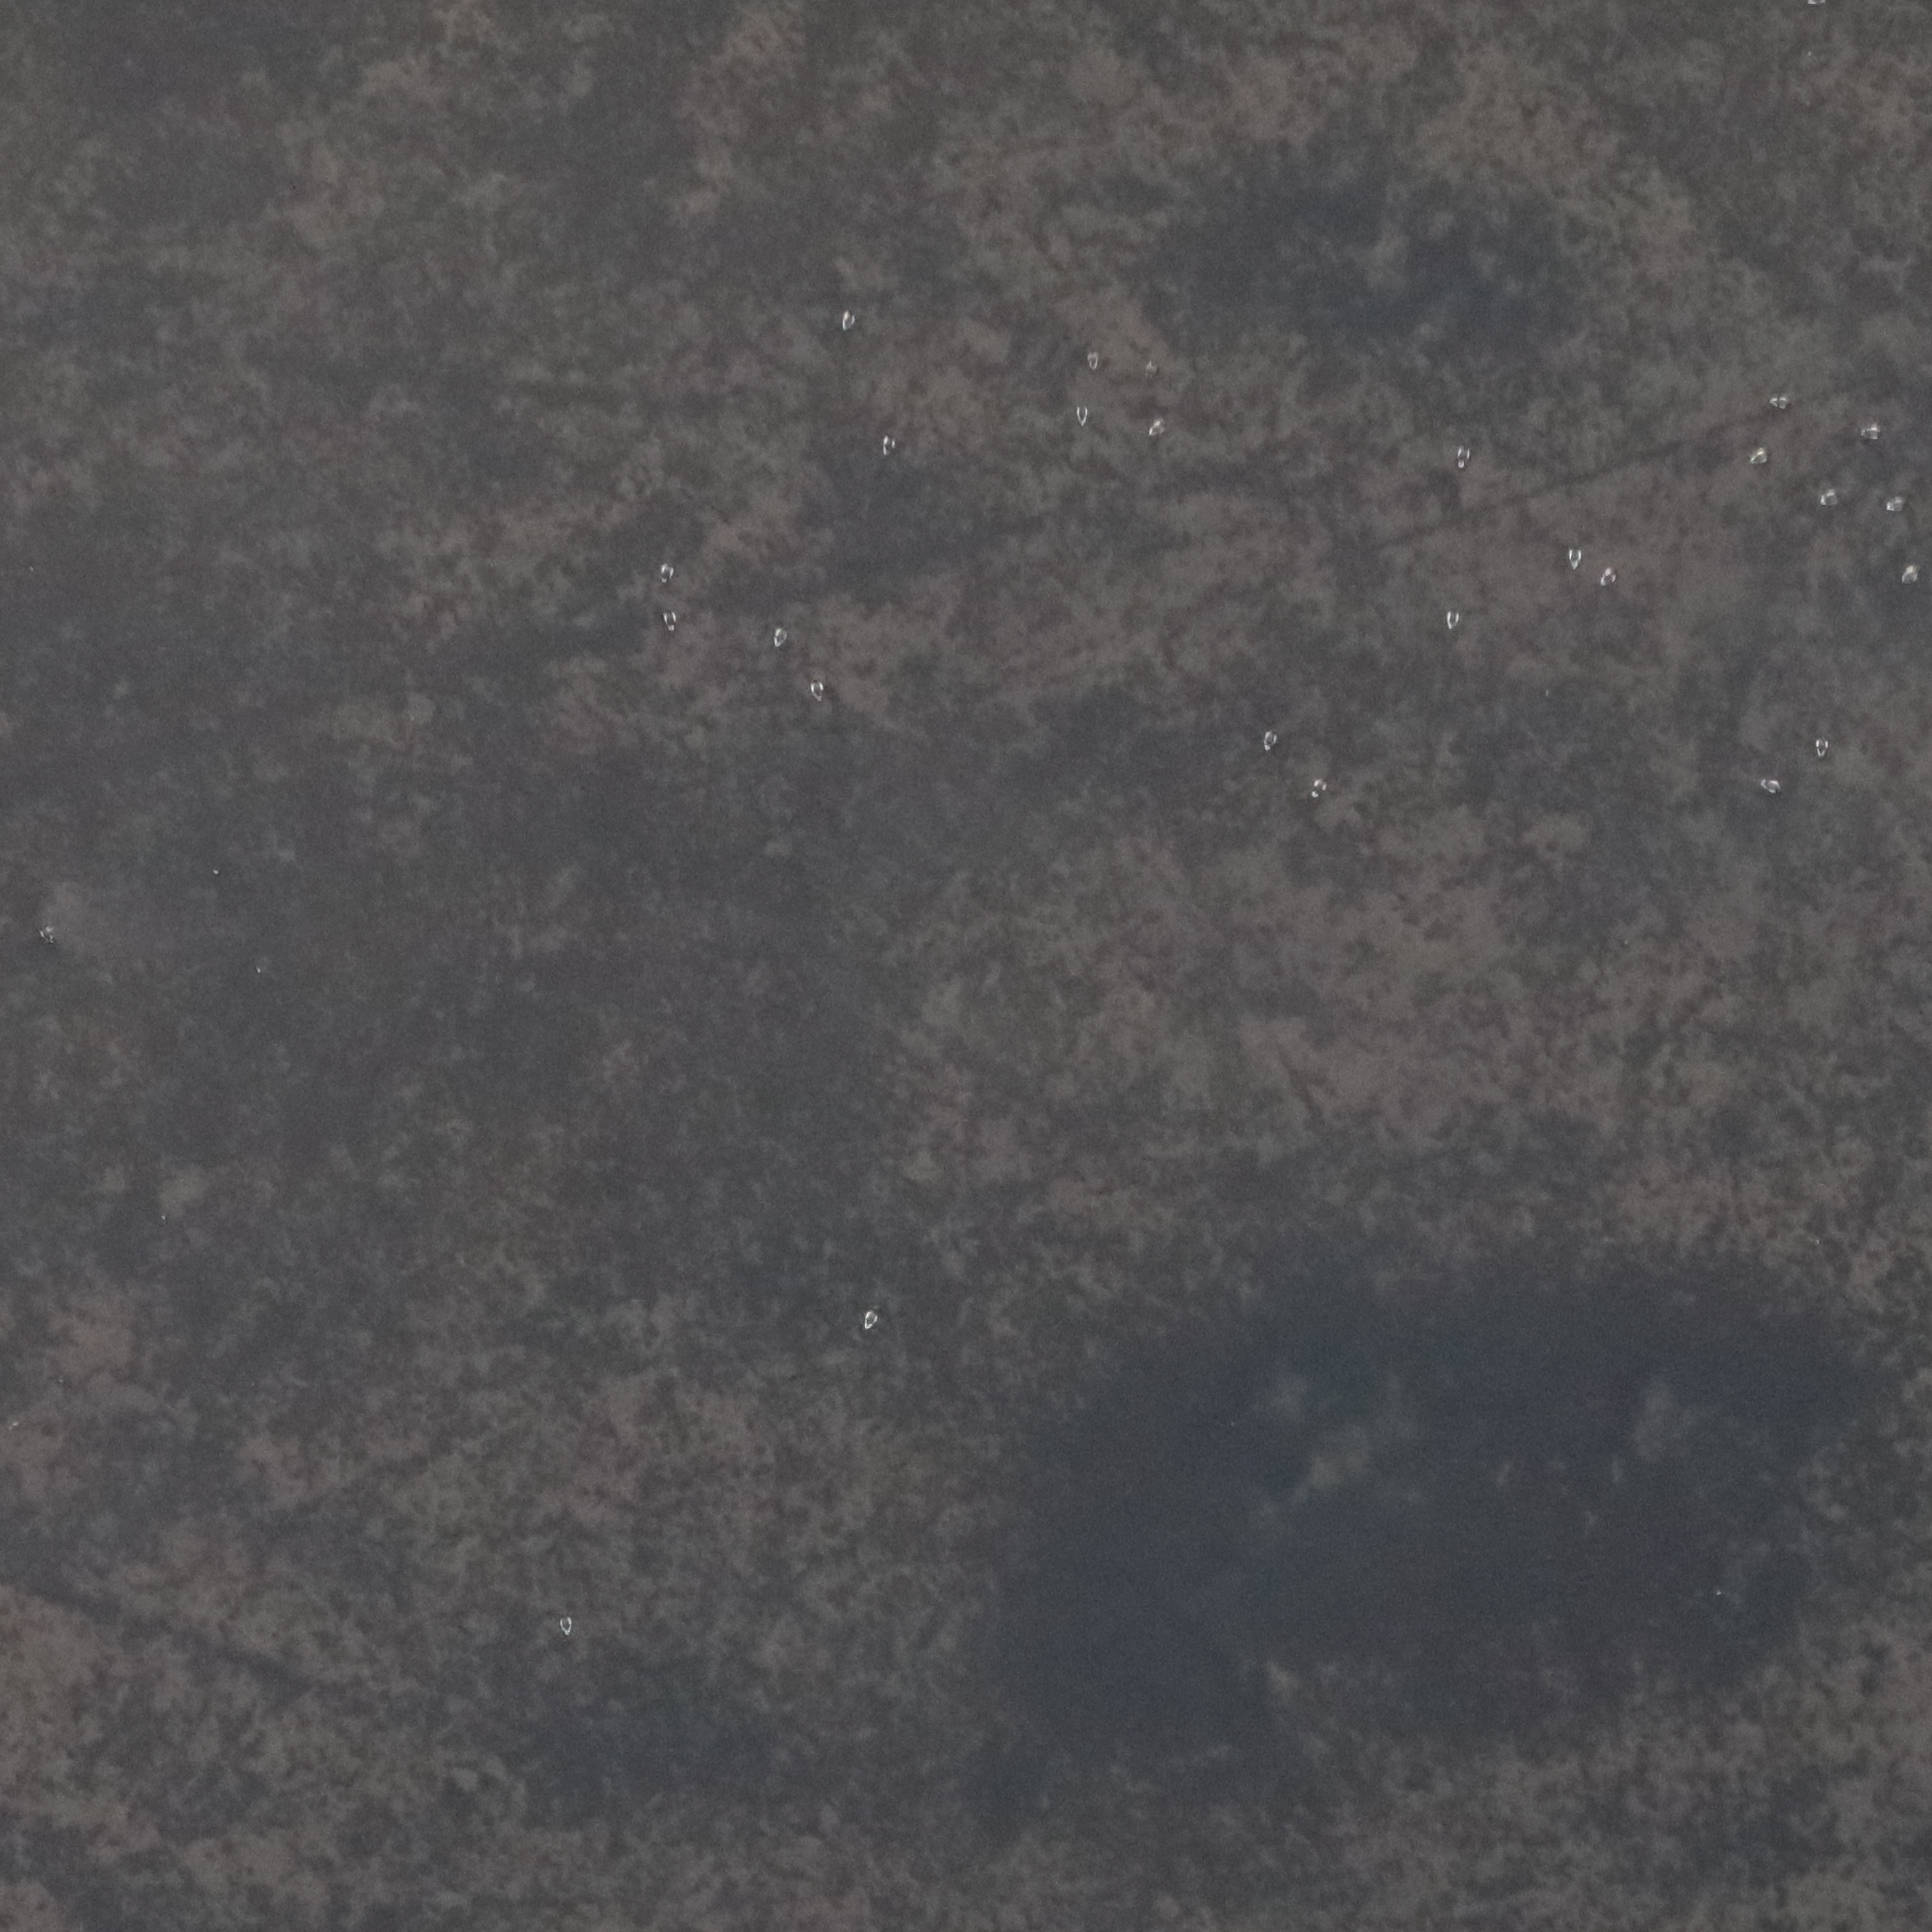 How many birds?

27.